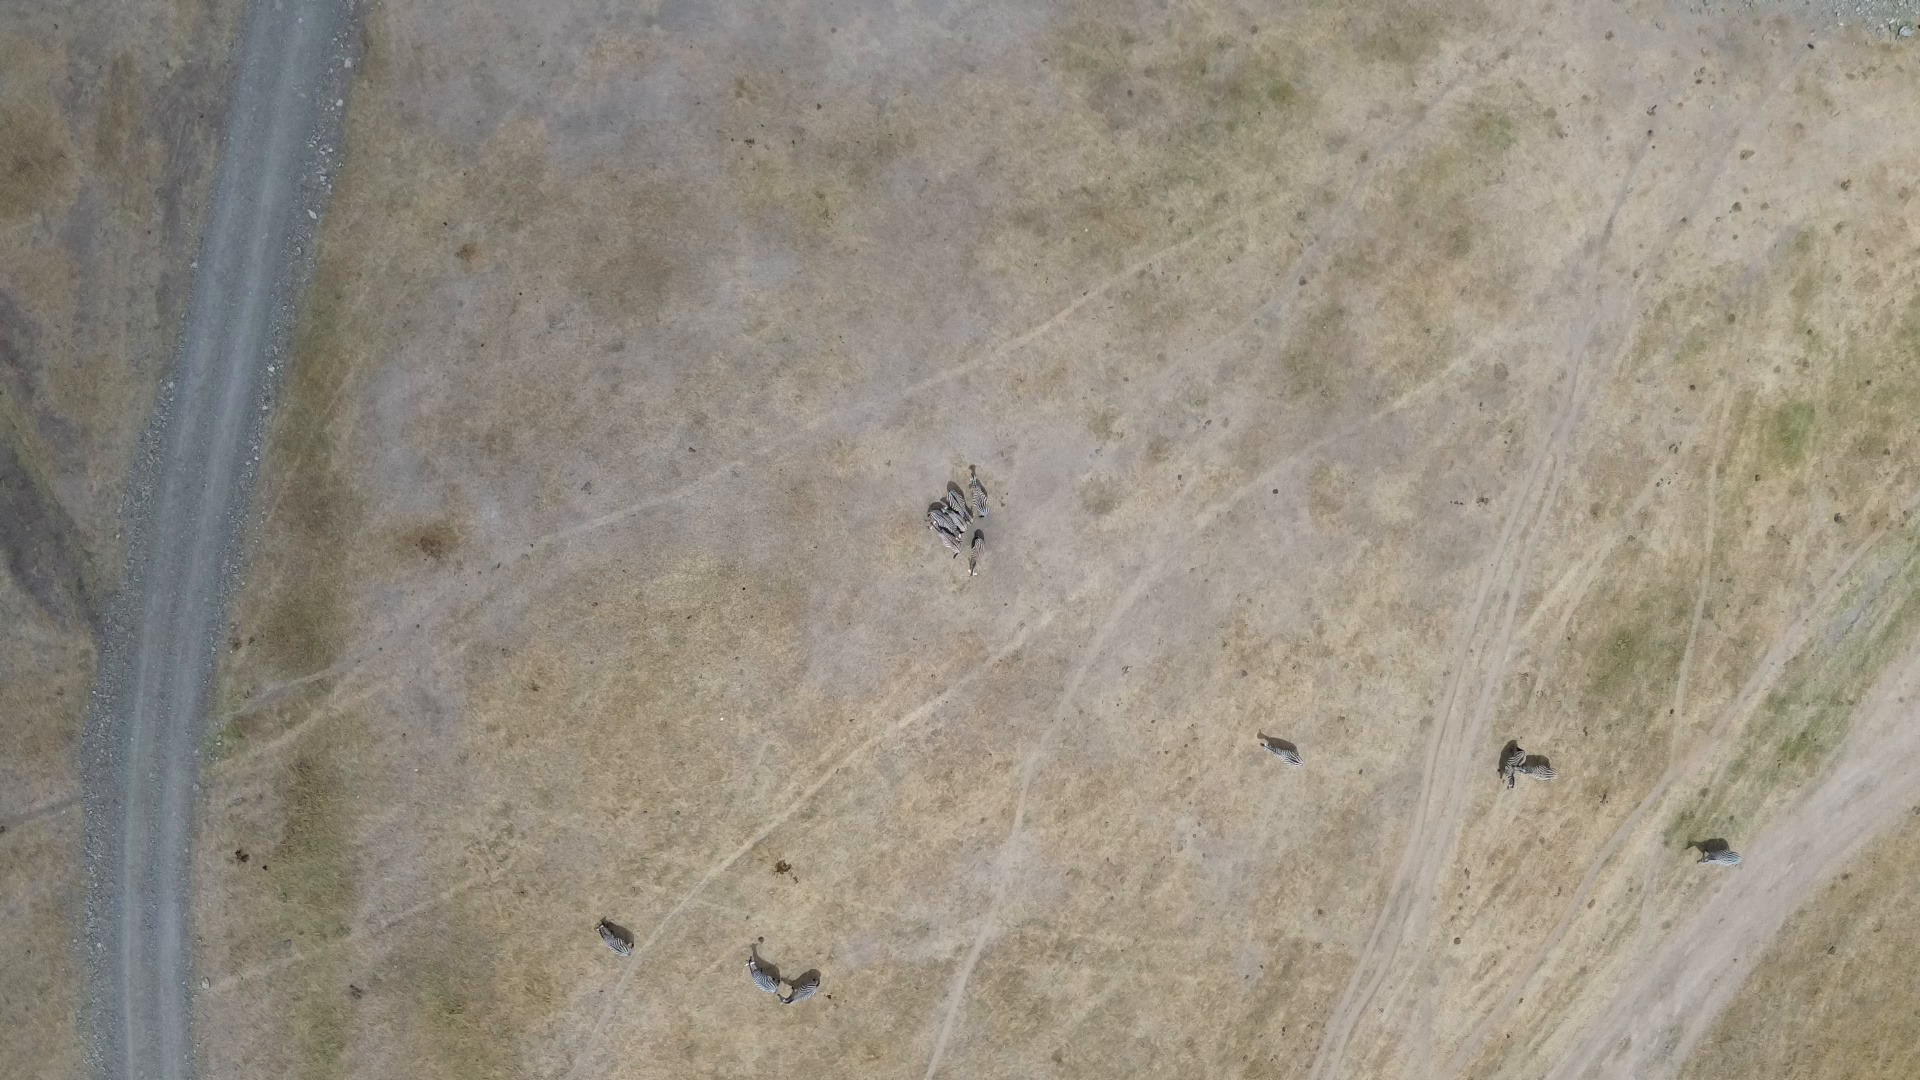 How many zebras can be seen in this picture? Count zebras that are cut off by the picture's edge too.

13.